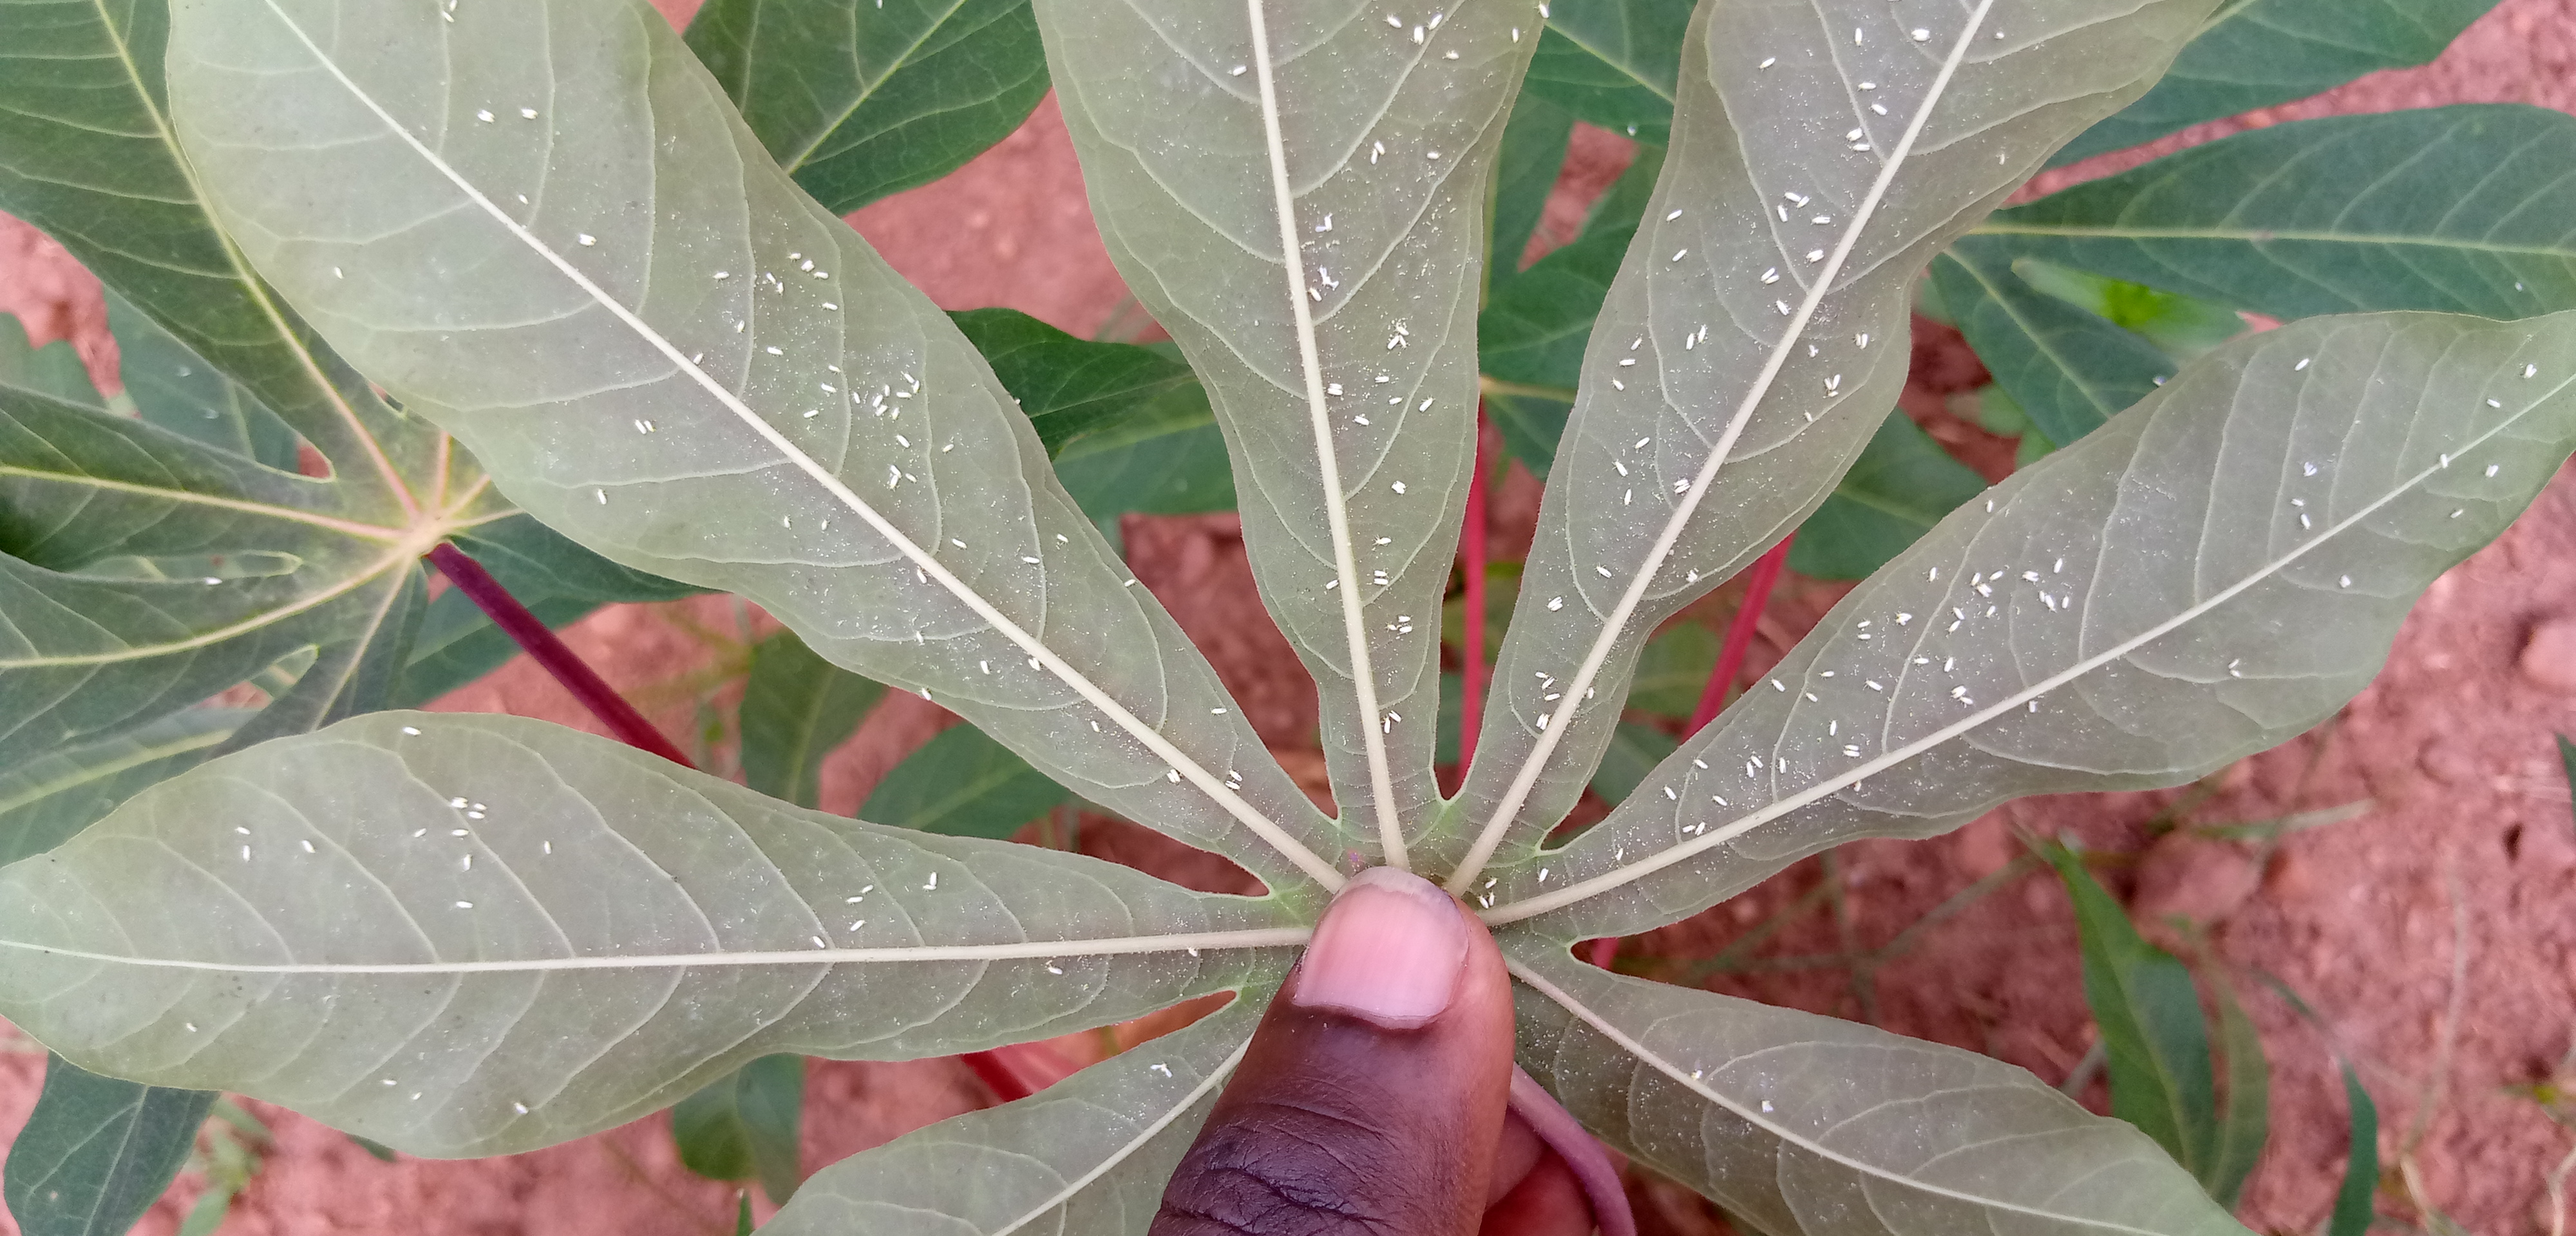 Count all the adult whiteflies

195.